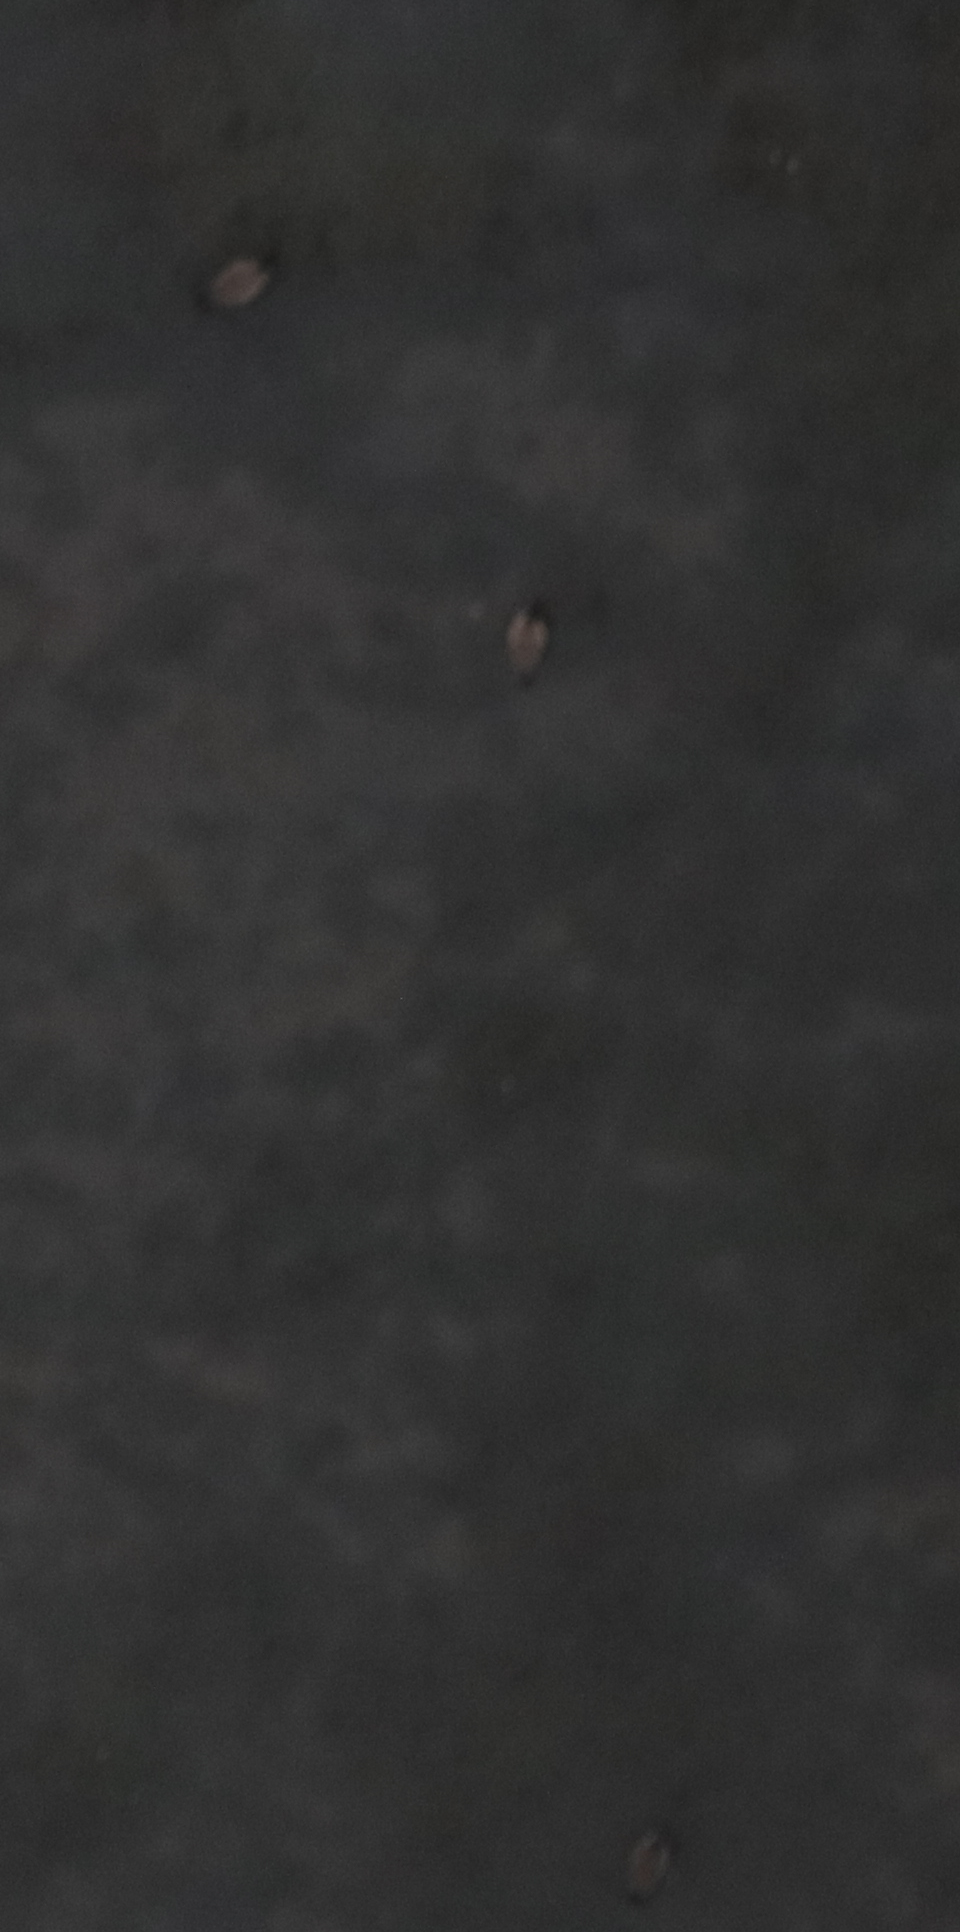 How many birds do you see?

3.